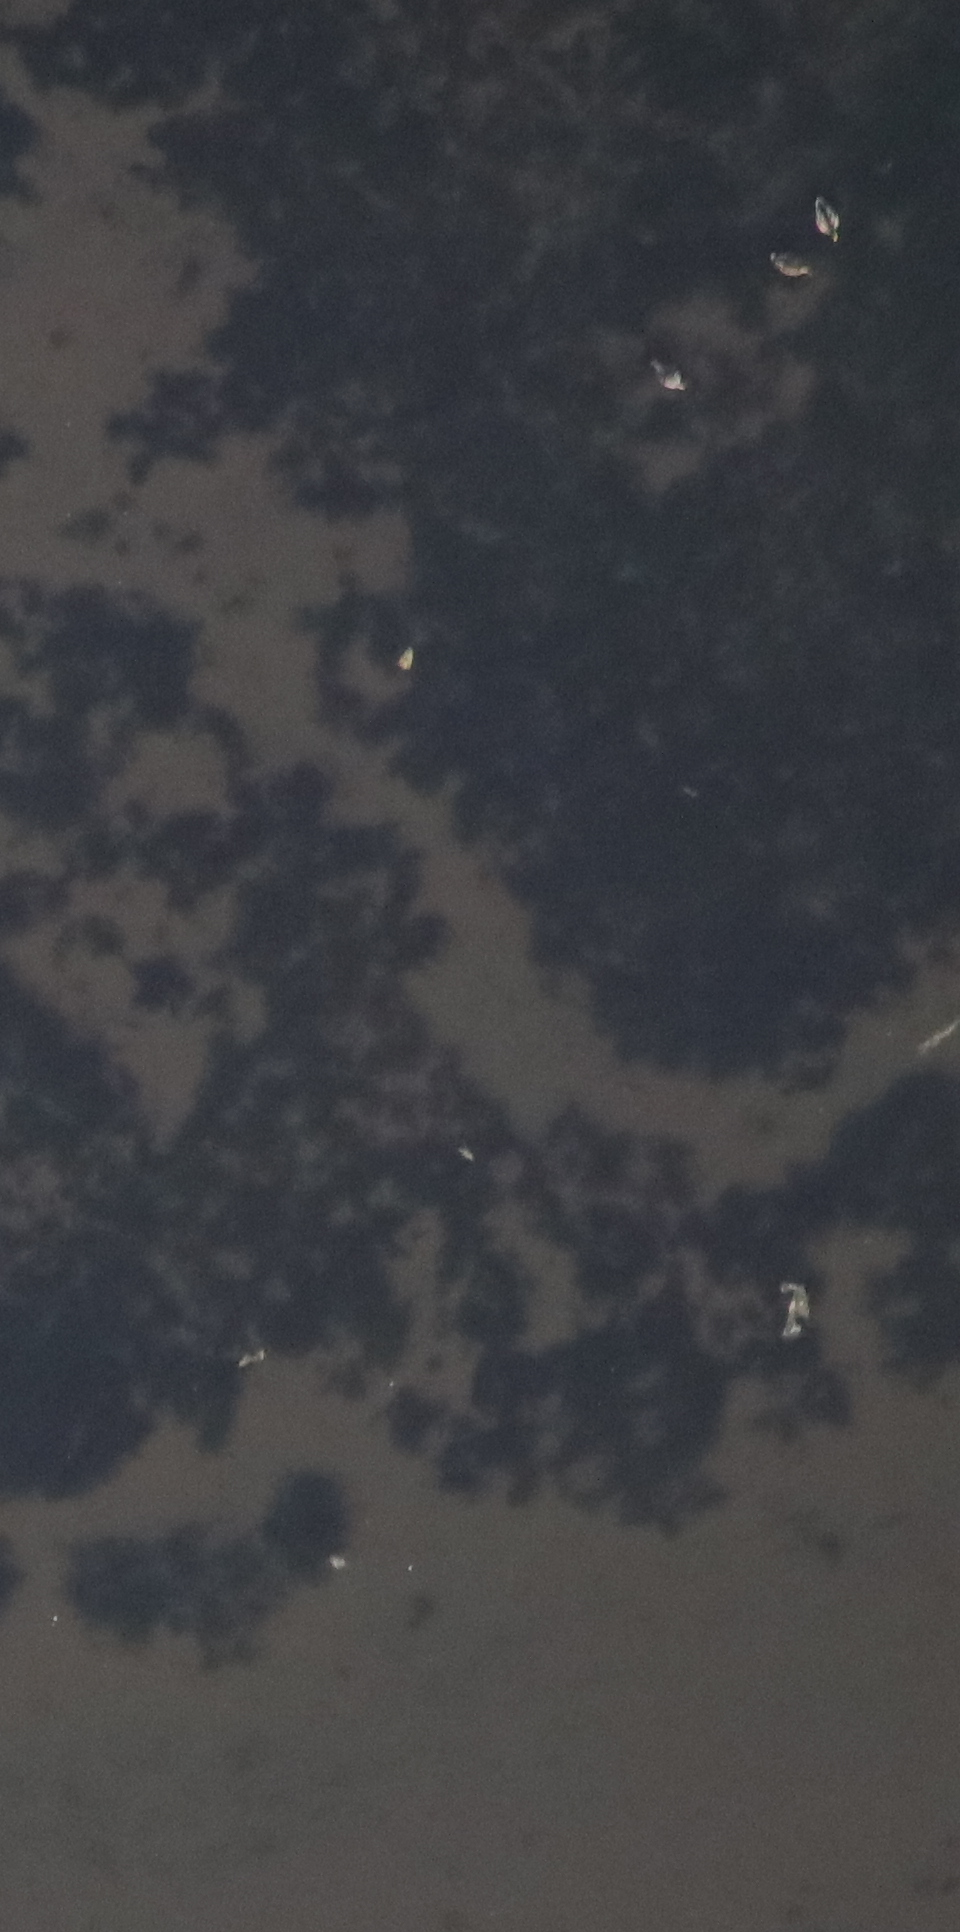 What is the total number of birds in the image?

3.